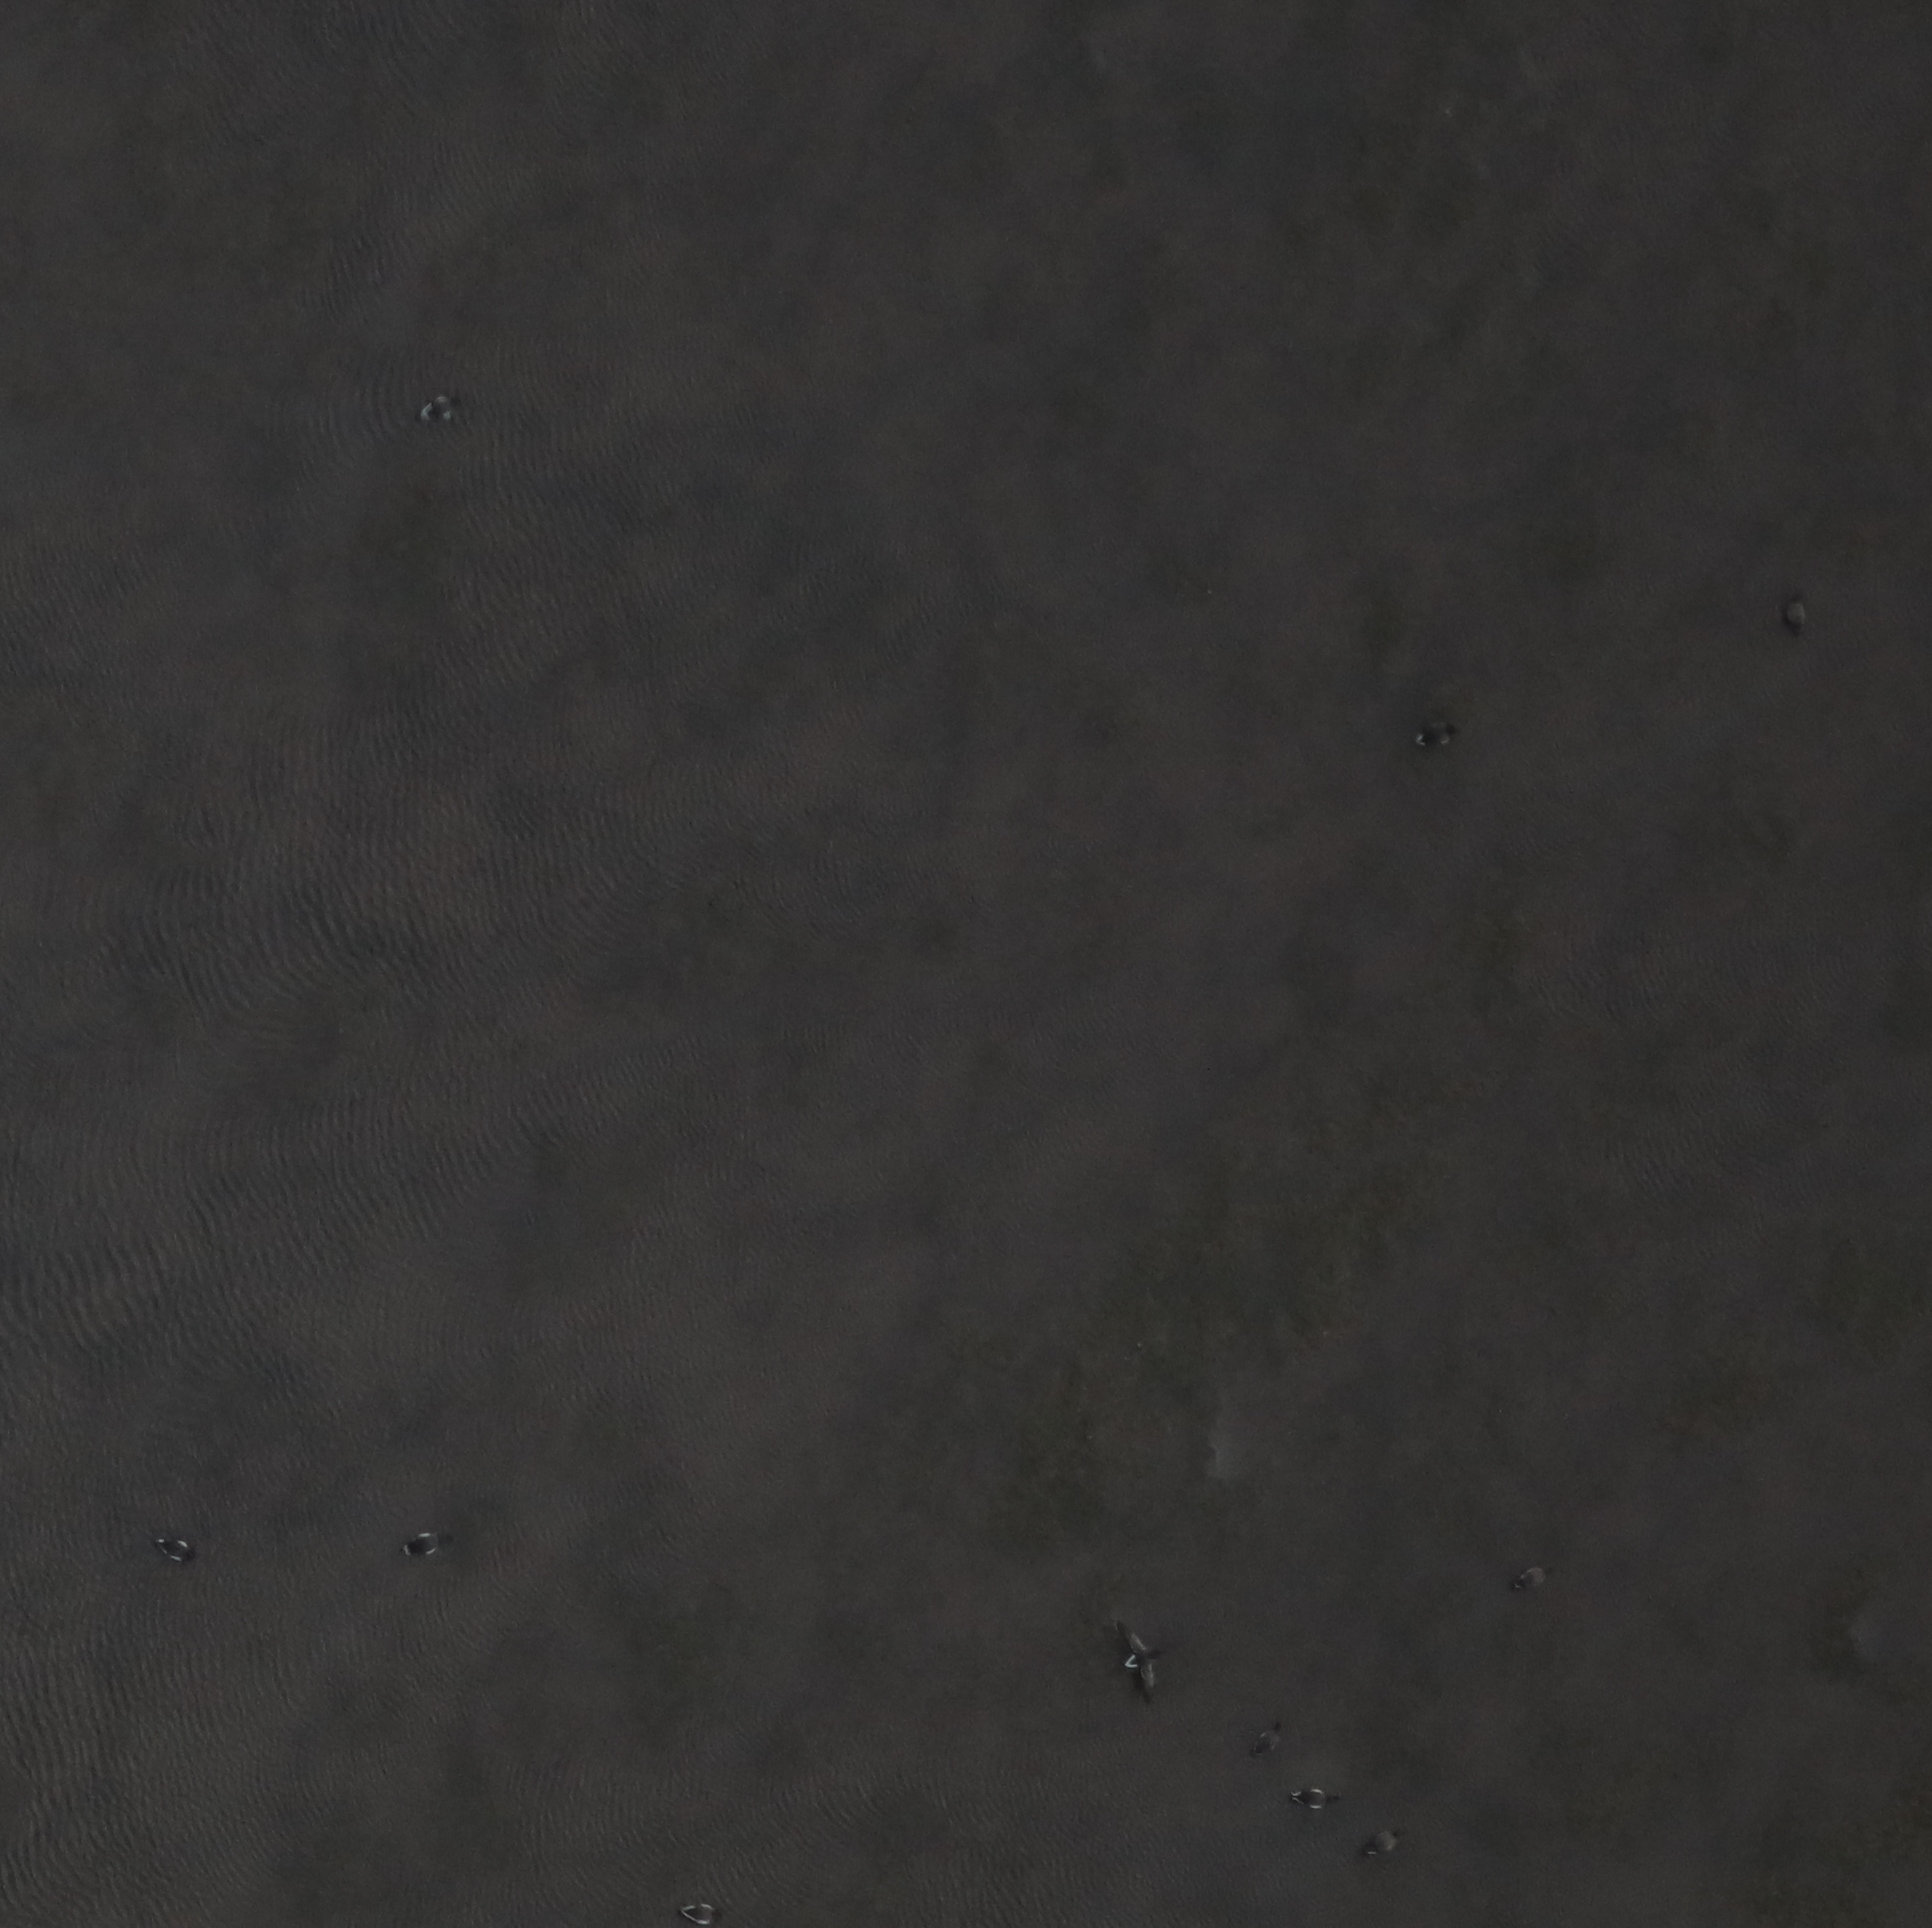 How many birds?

11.